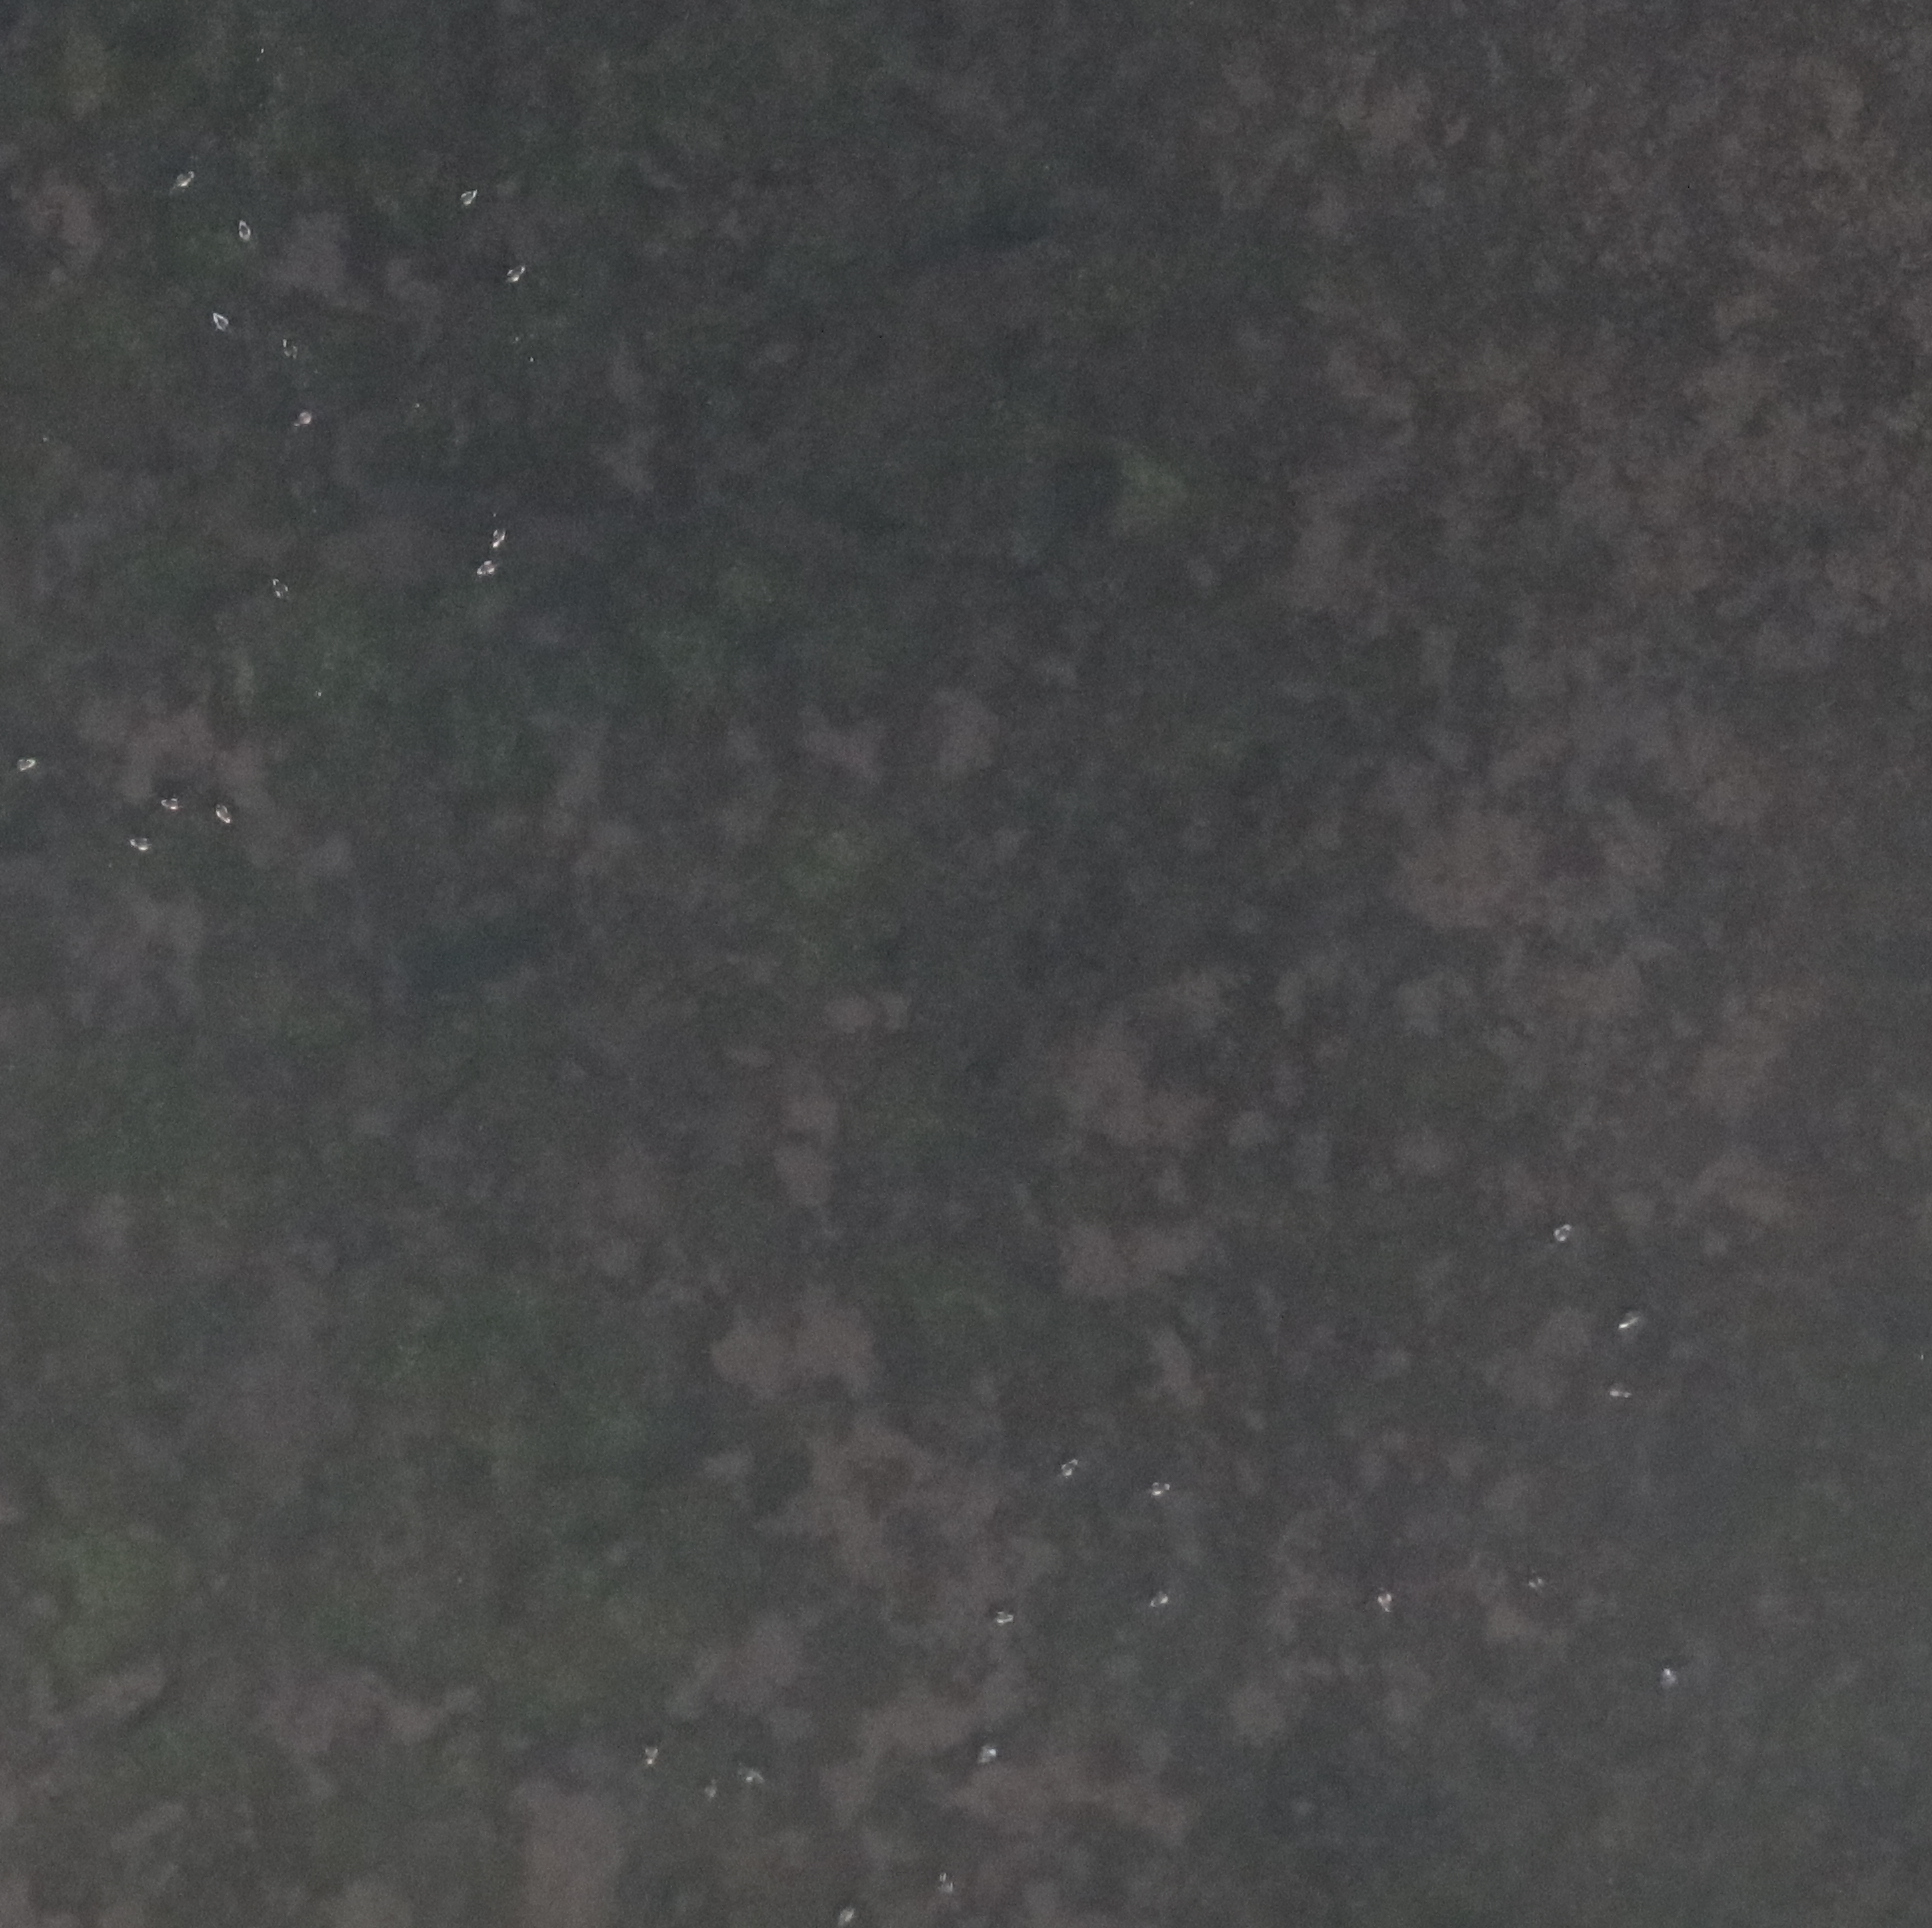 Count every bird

30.